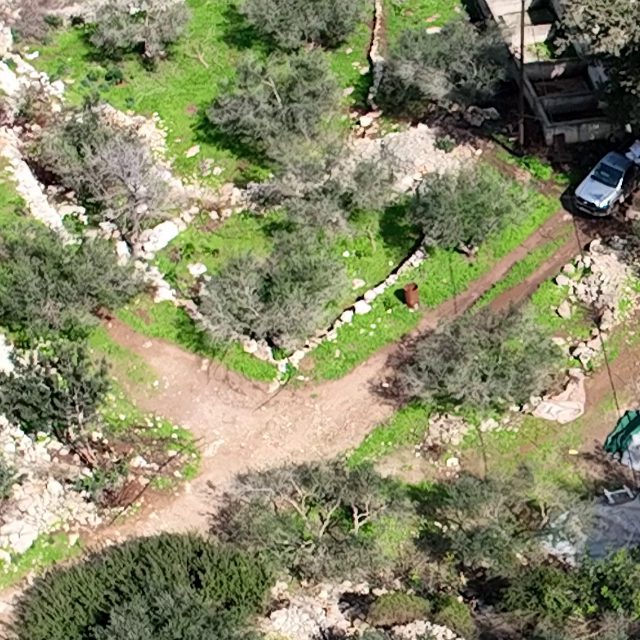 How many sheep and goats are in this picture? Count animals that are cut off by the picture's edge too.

0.